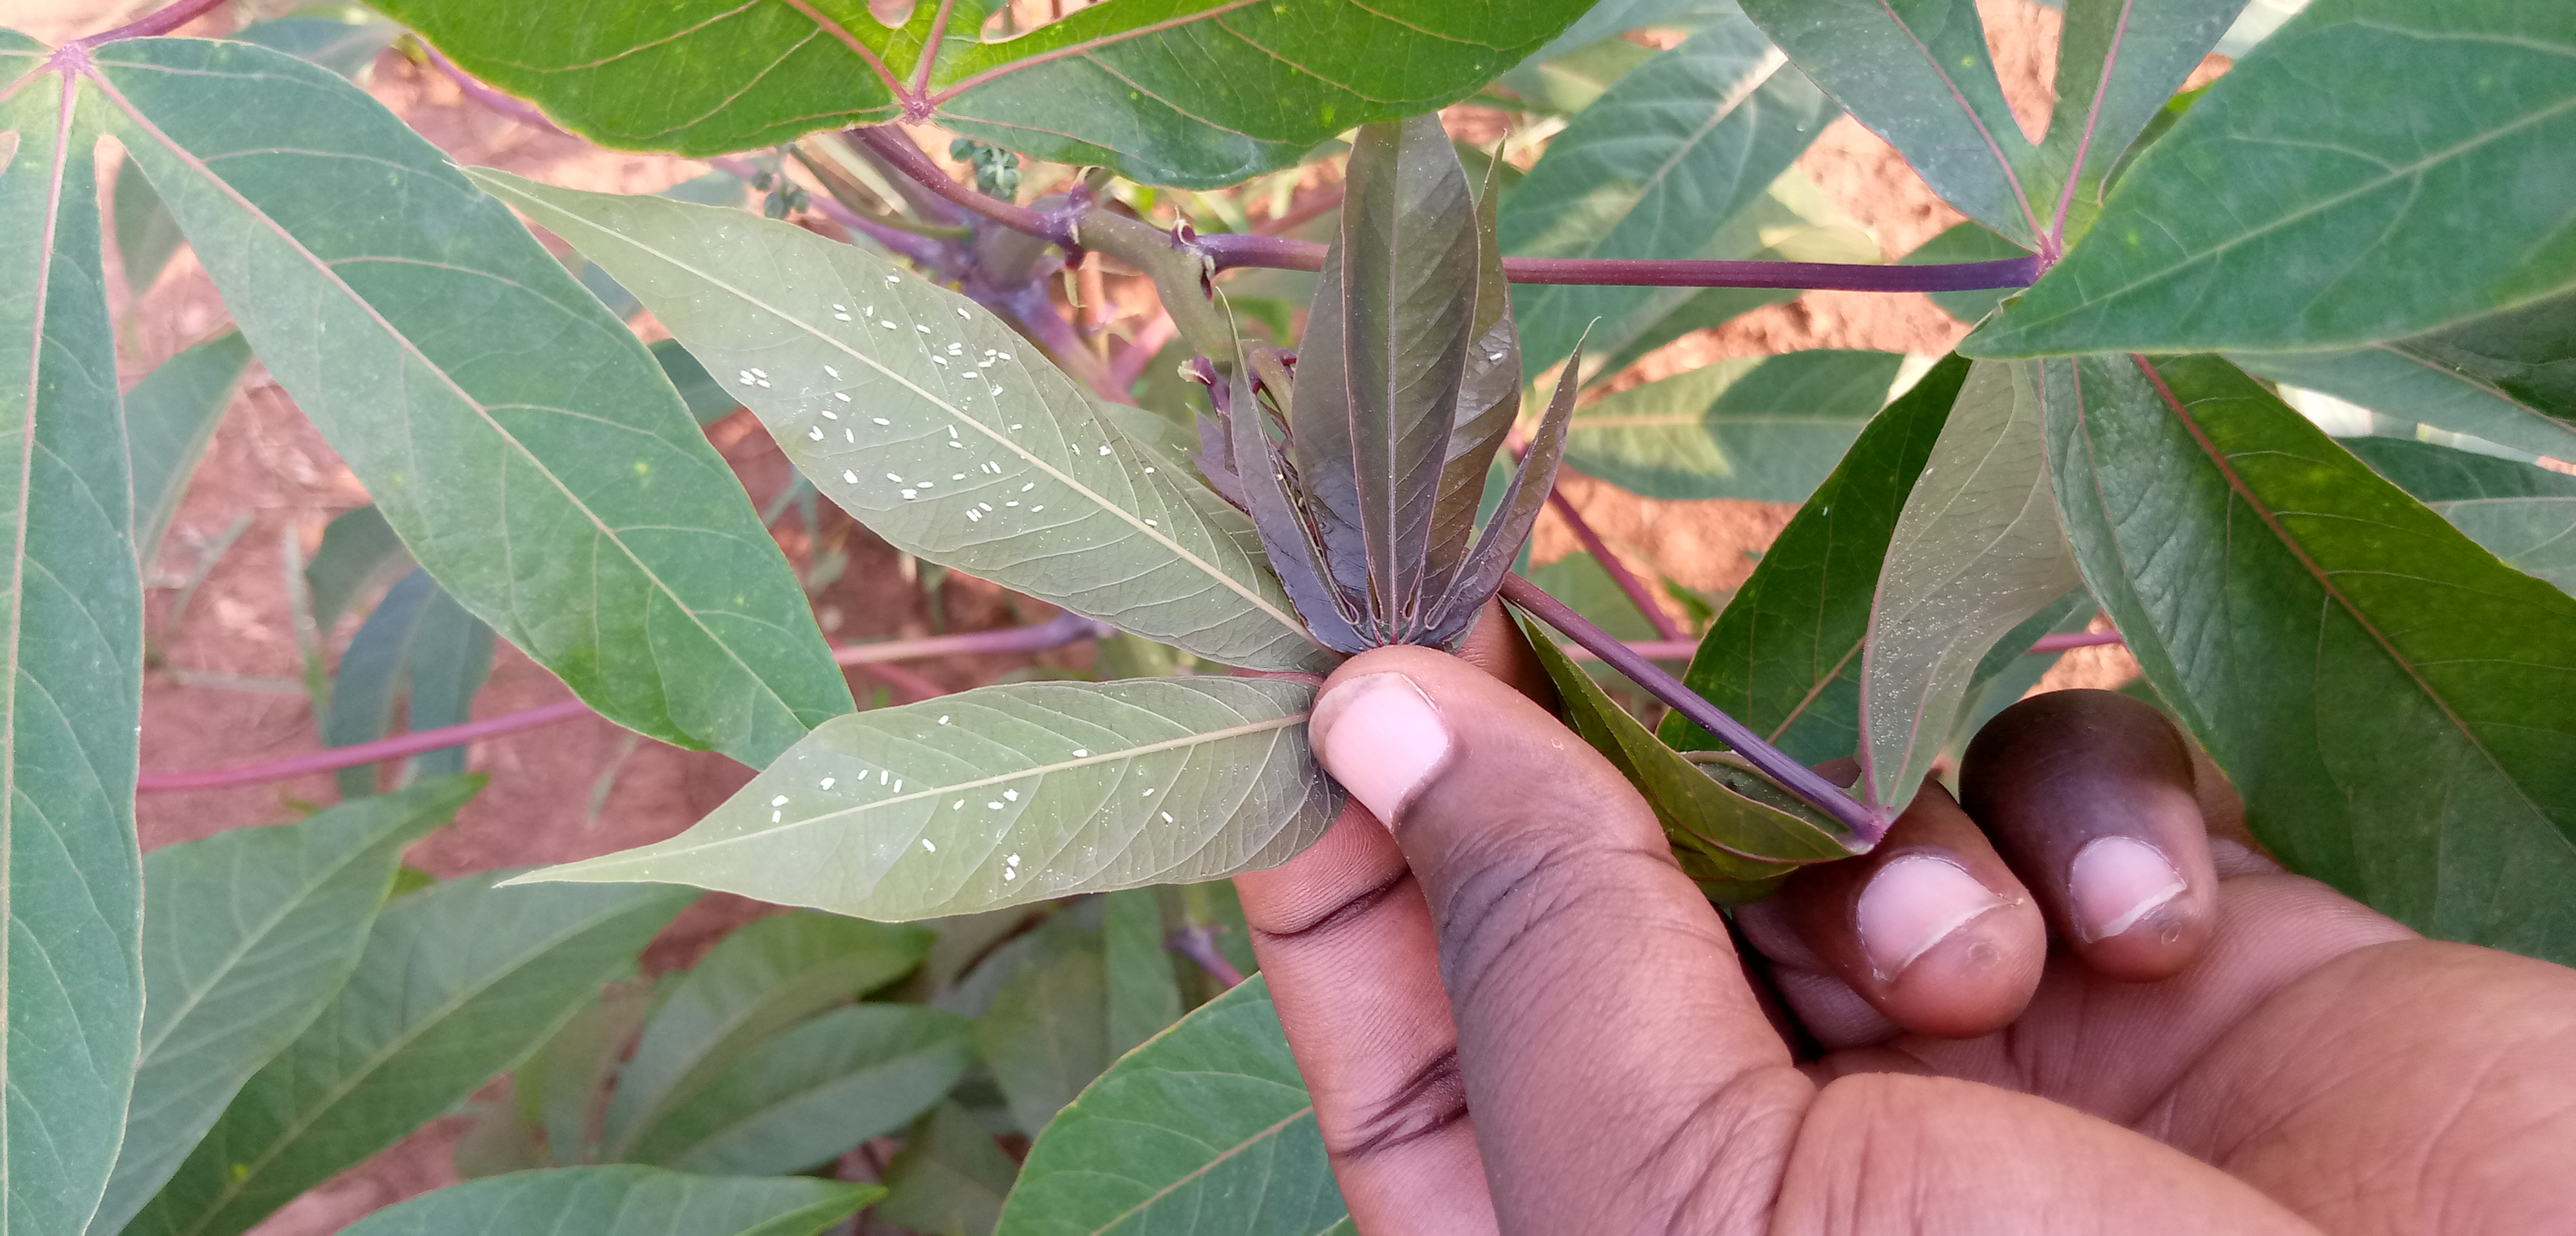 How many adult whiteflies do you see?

71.